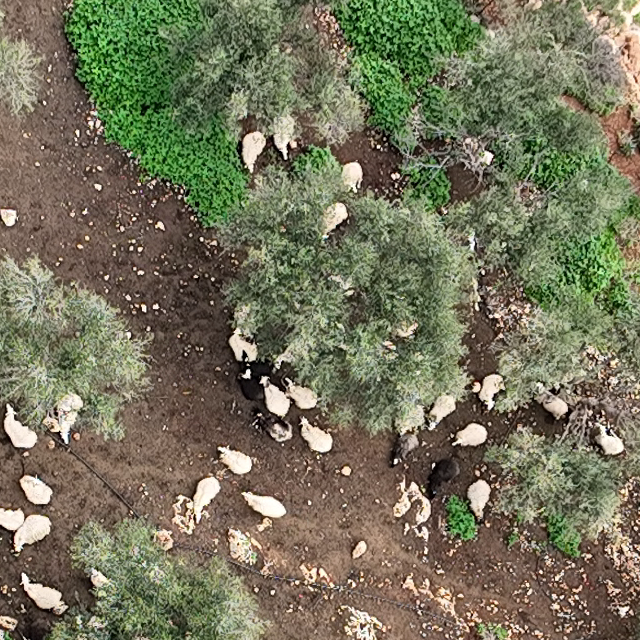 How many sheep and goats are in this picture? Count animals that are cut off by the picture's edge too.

31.